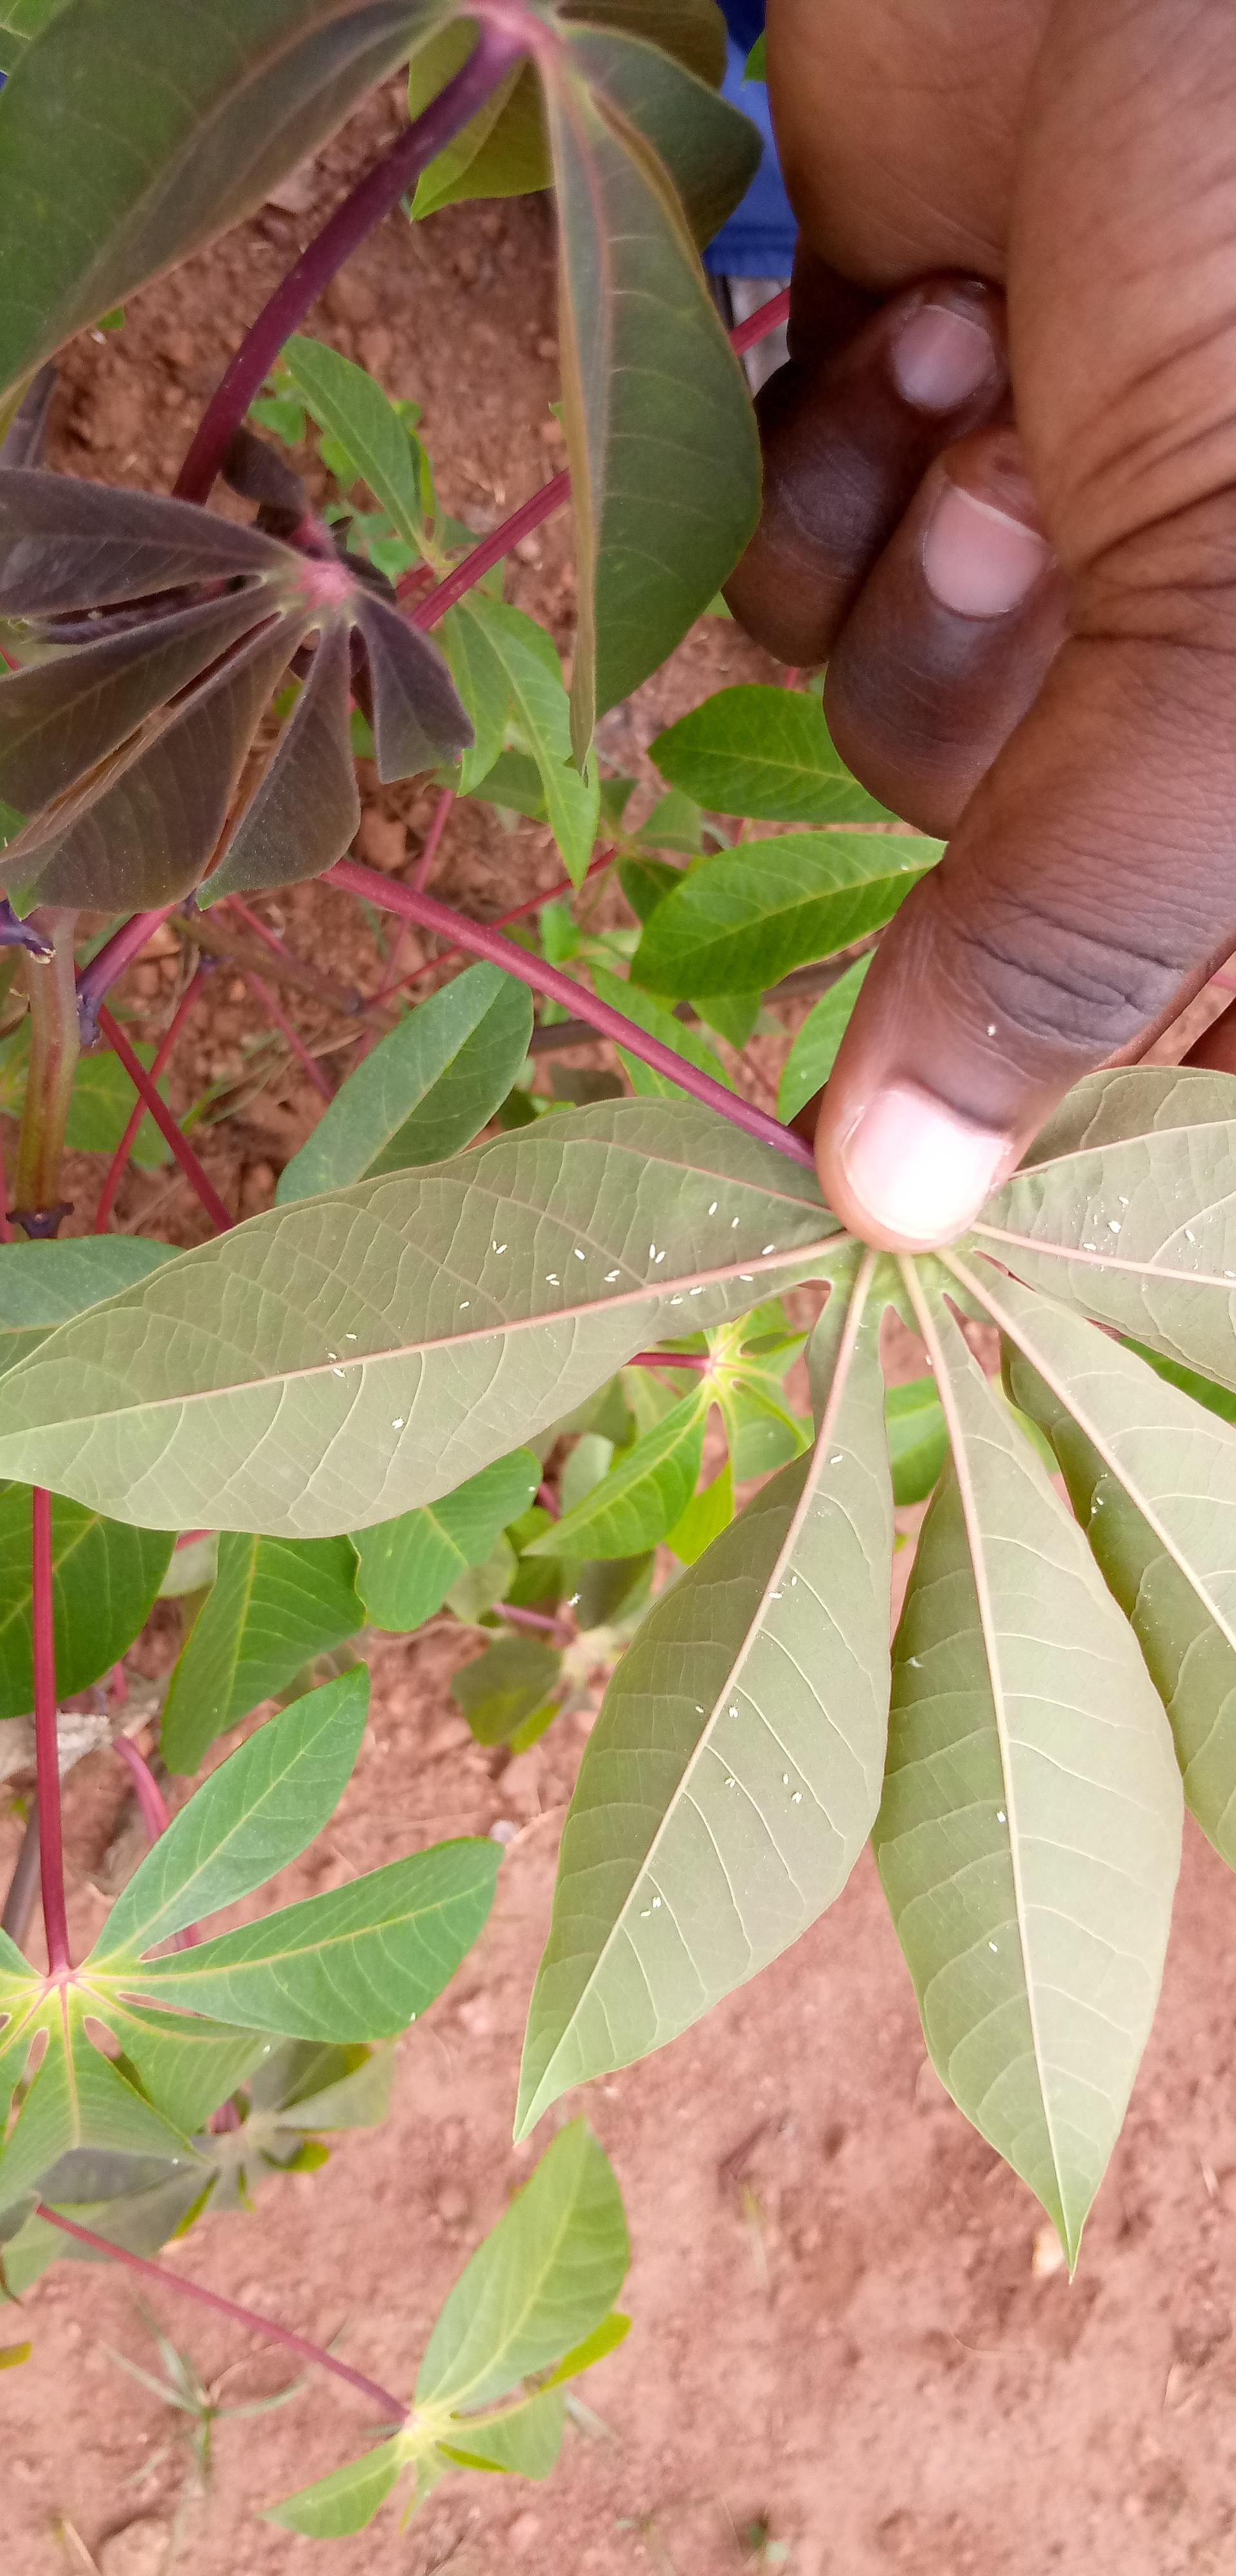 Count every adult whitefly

50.